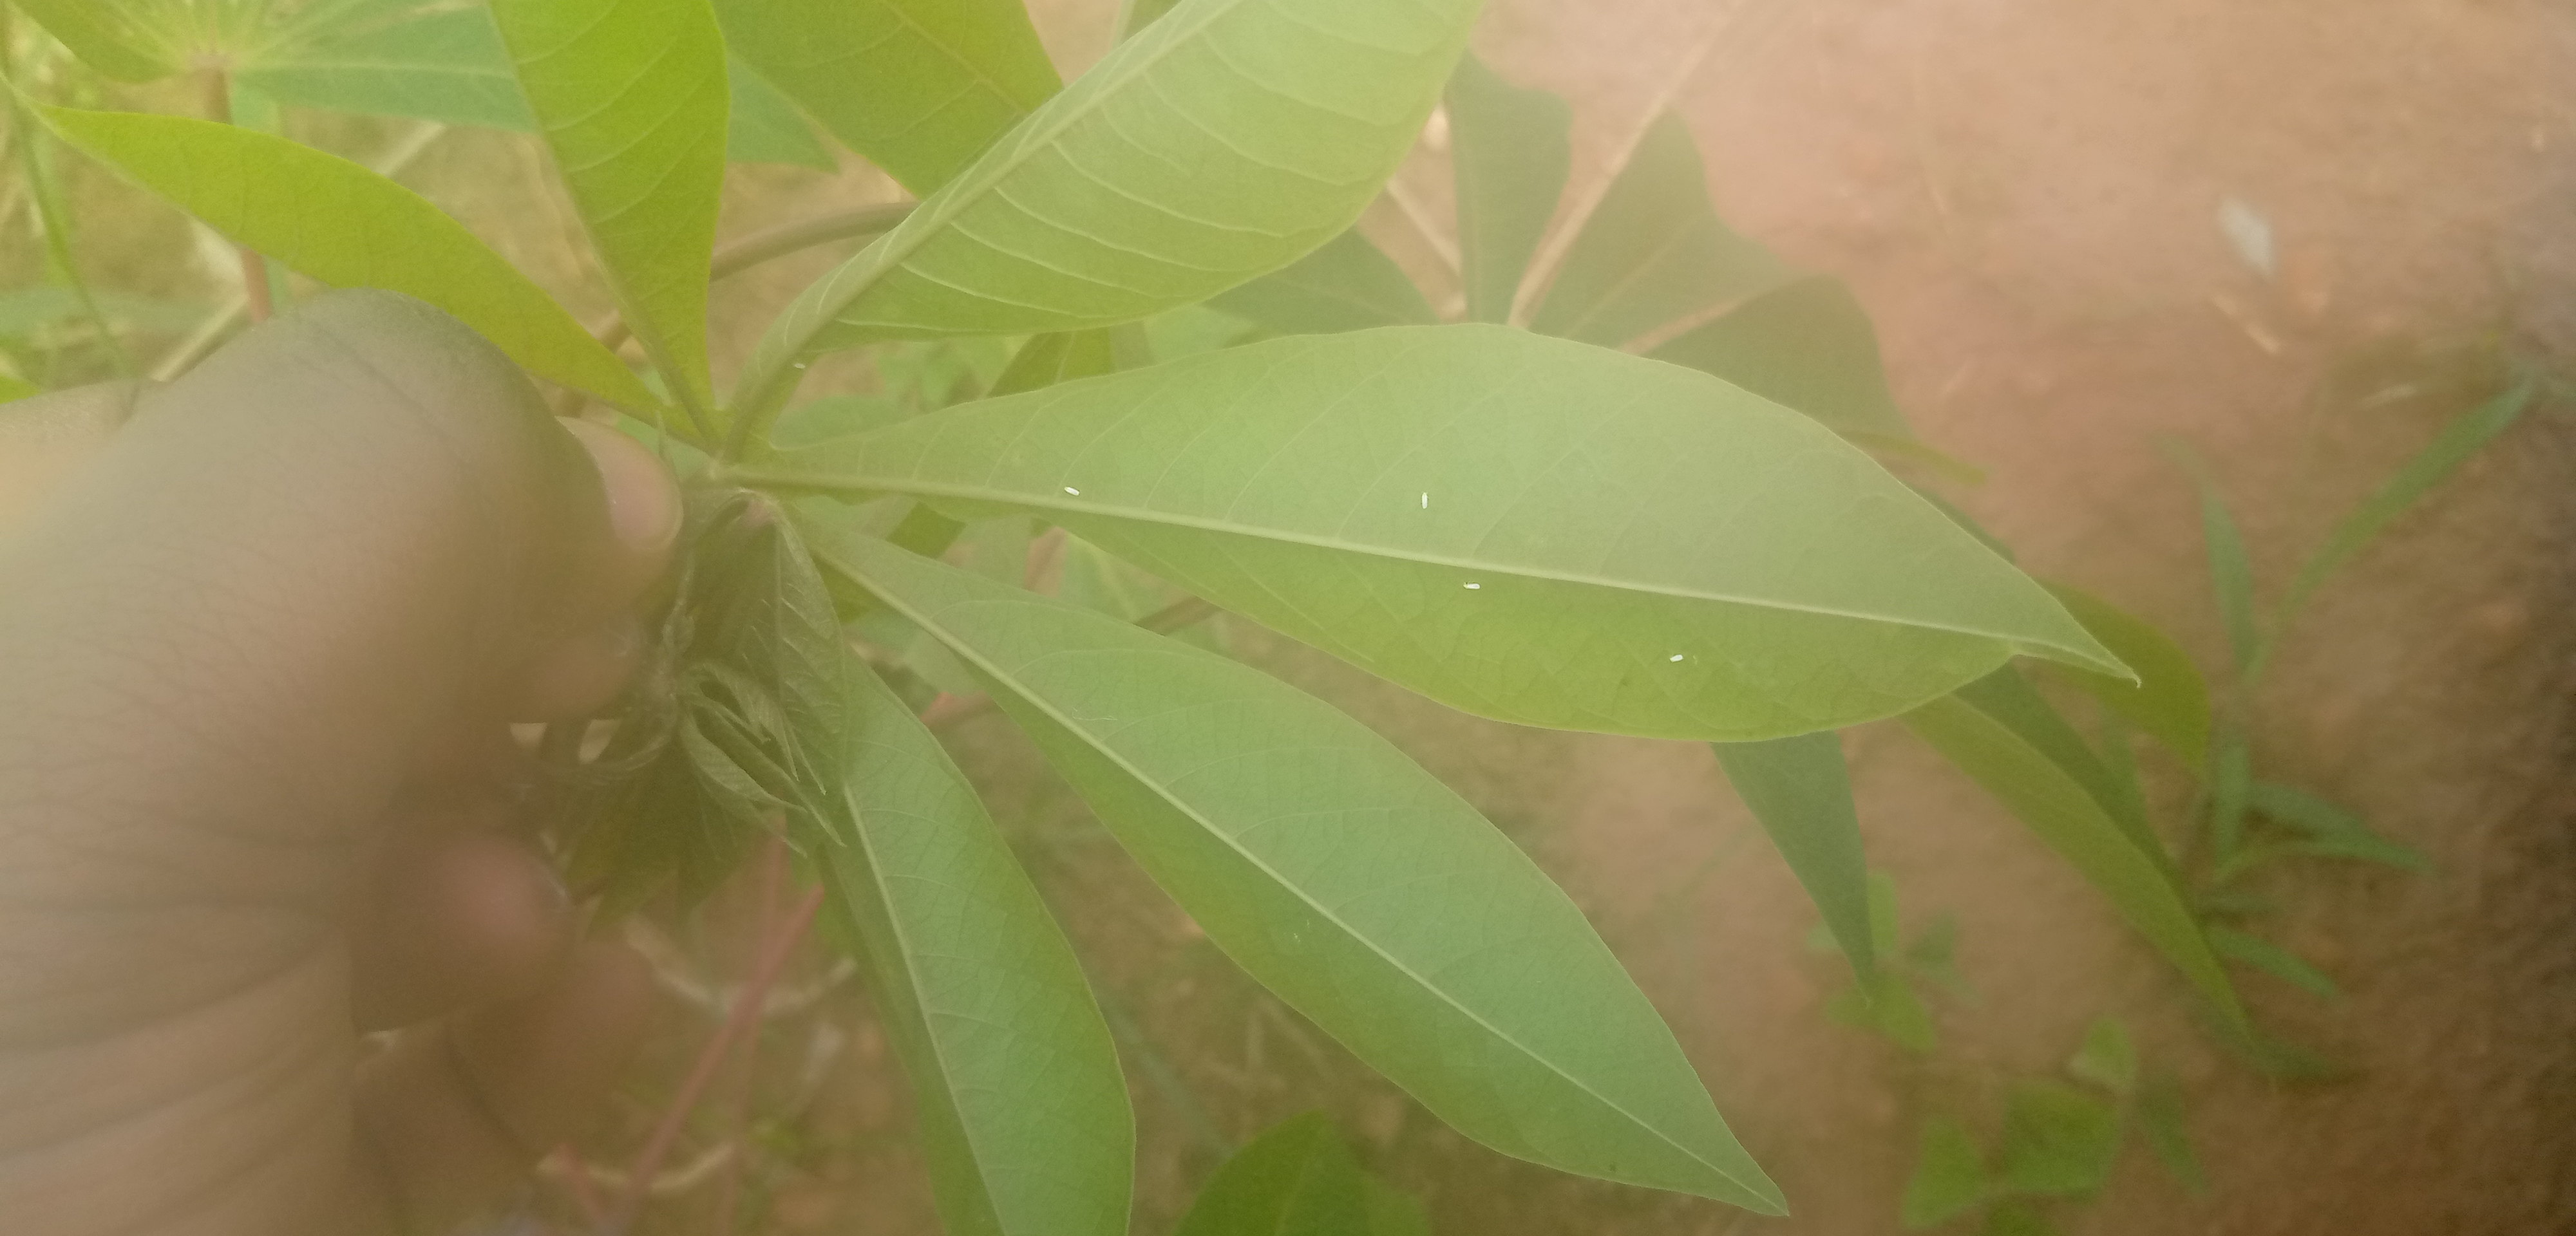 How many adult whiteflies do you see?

5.